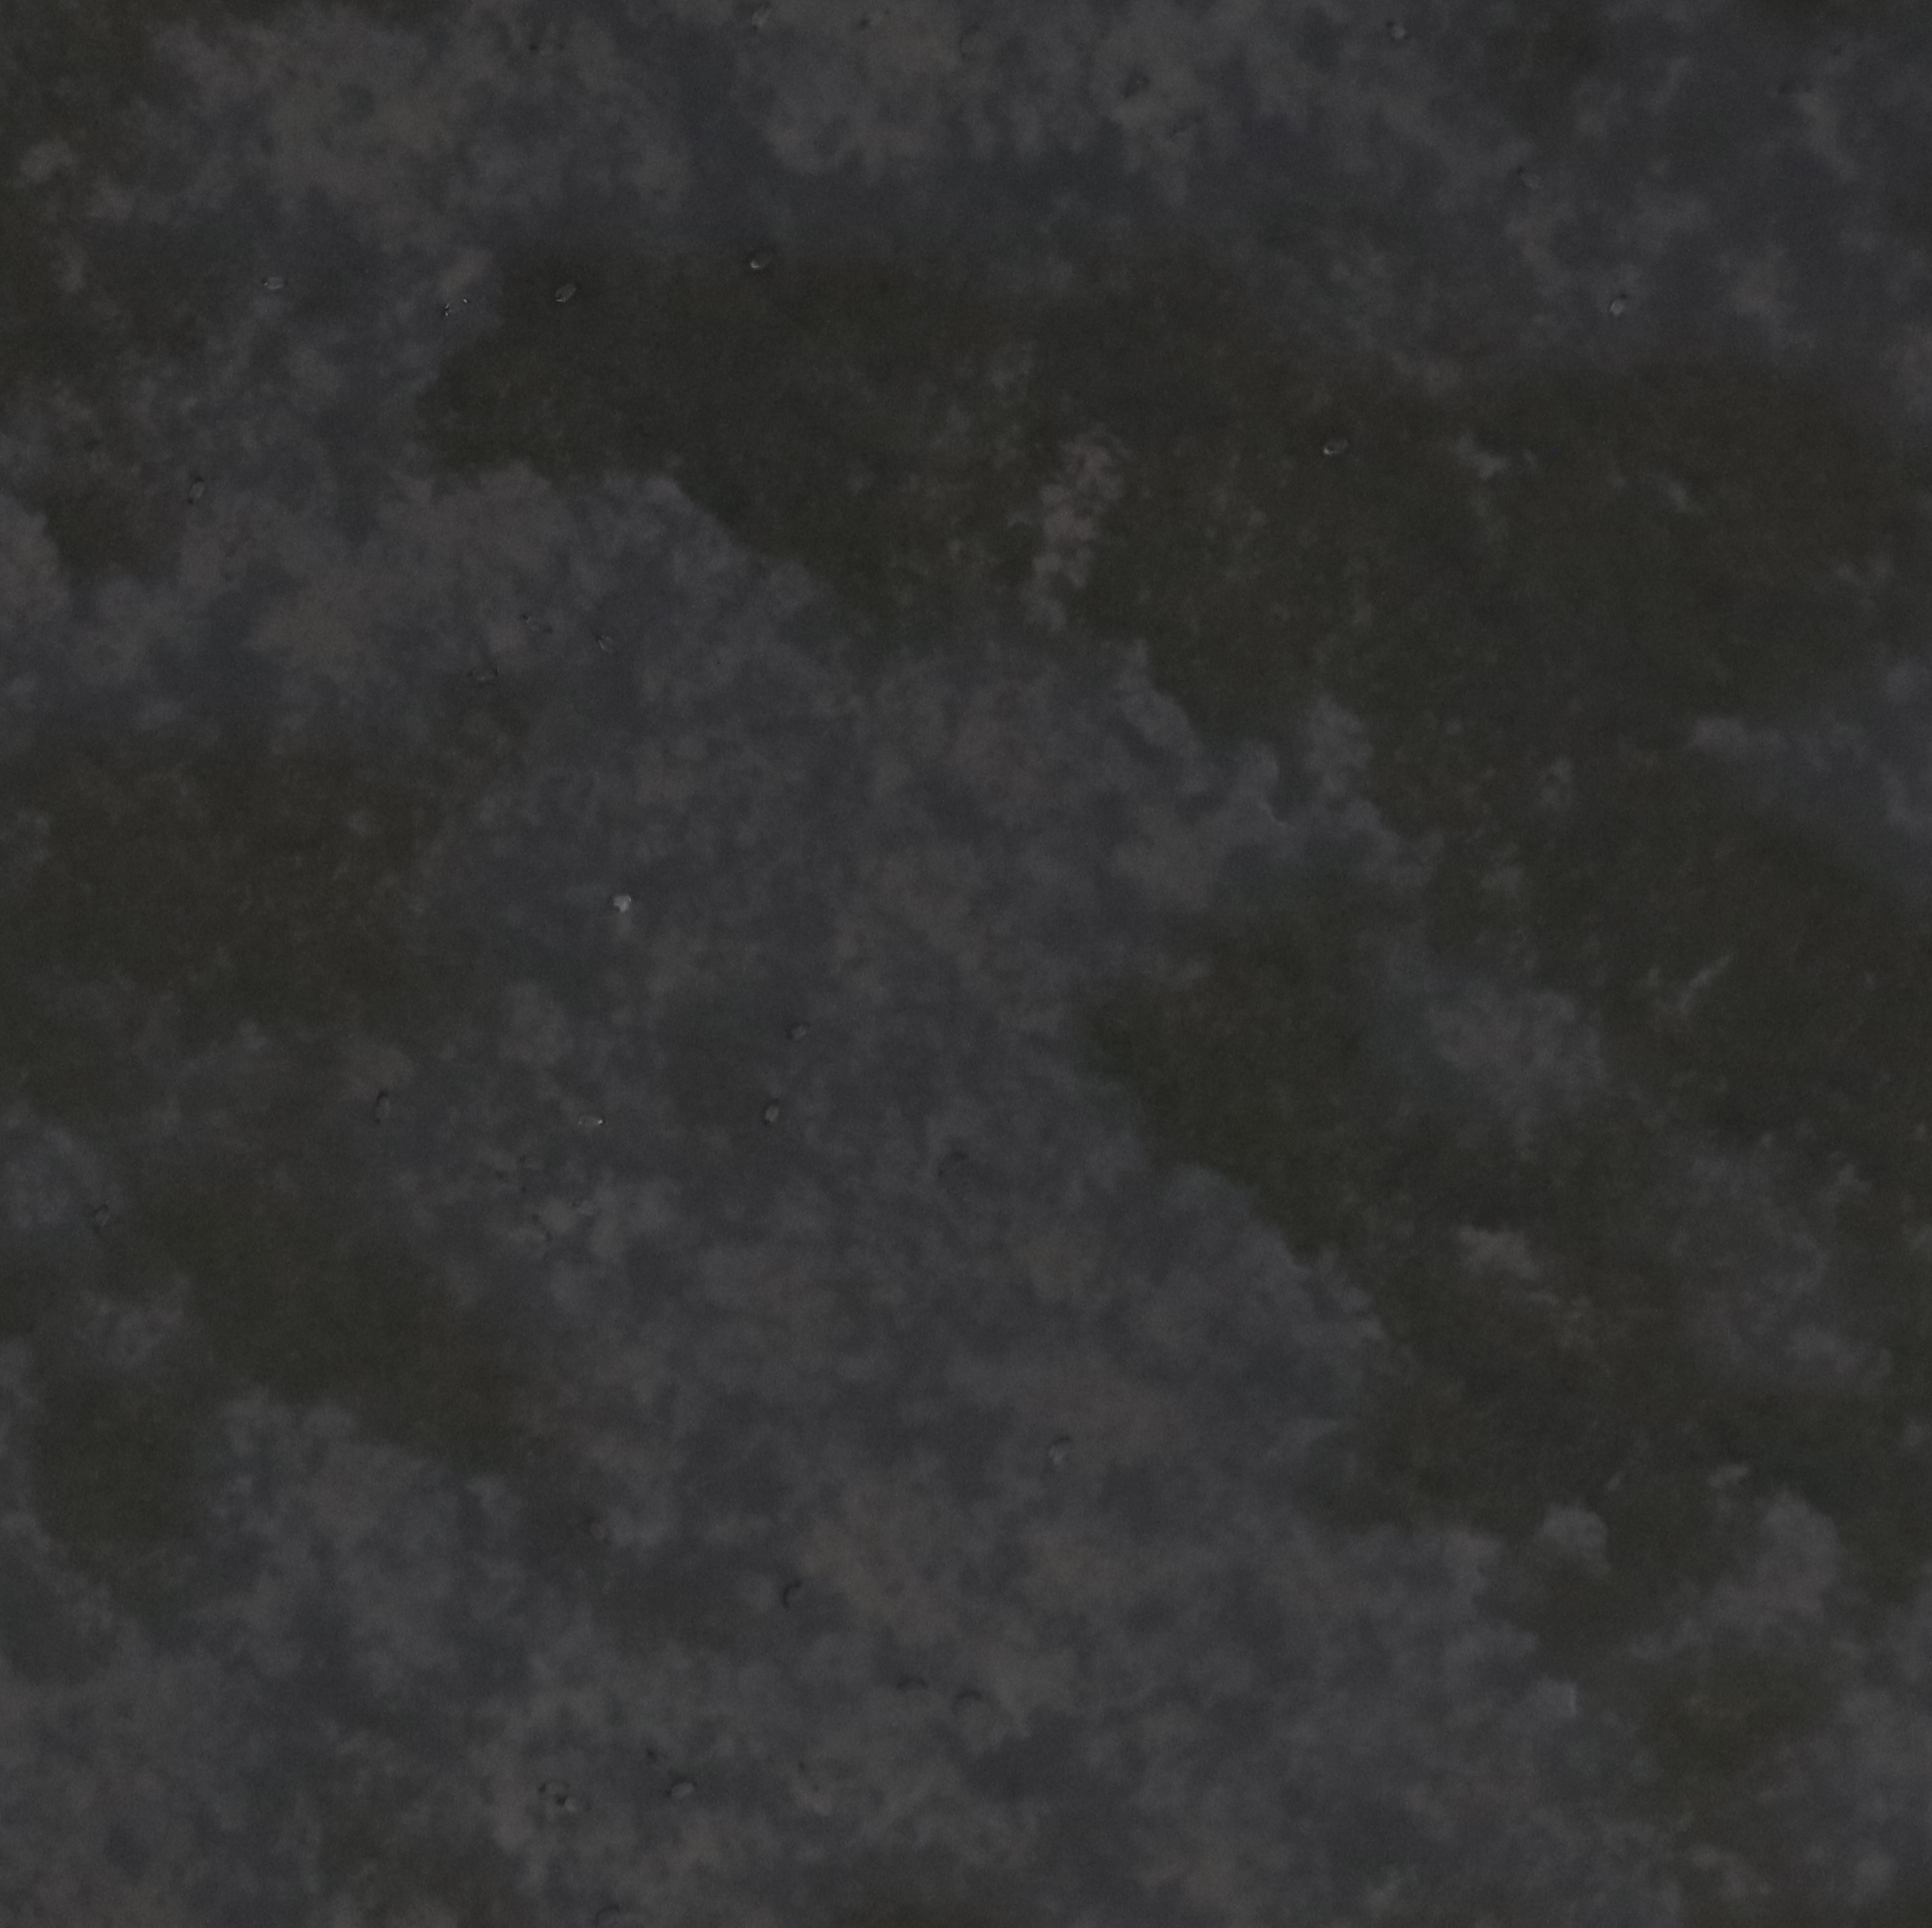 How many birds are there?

37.